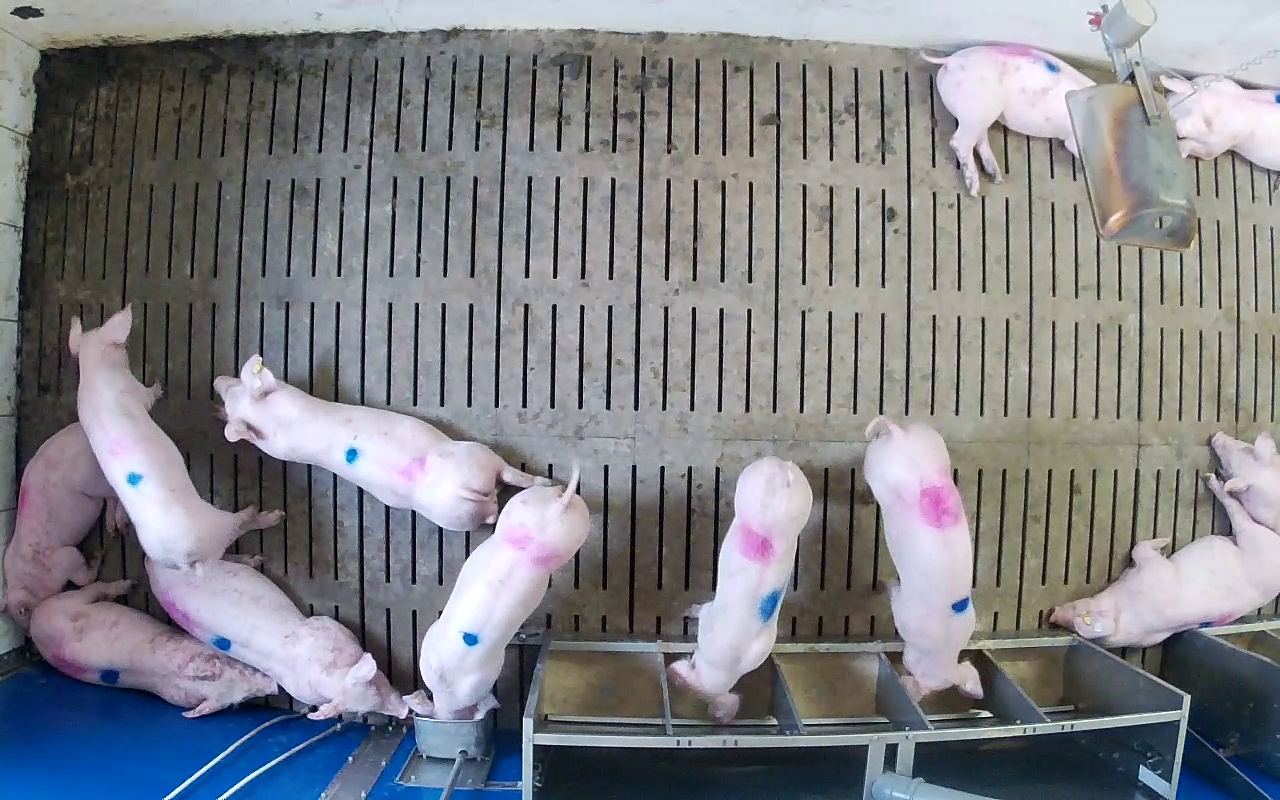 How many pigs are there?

12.